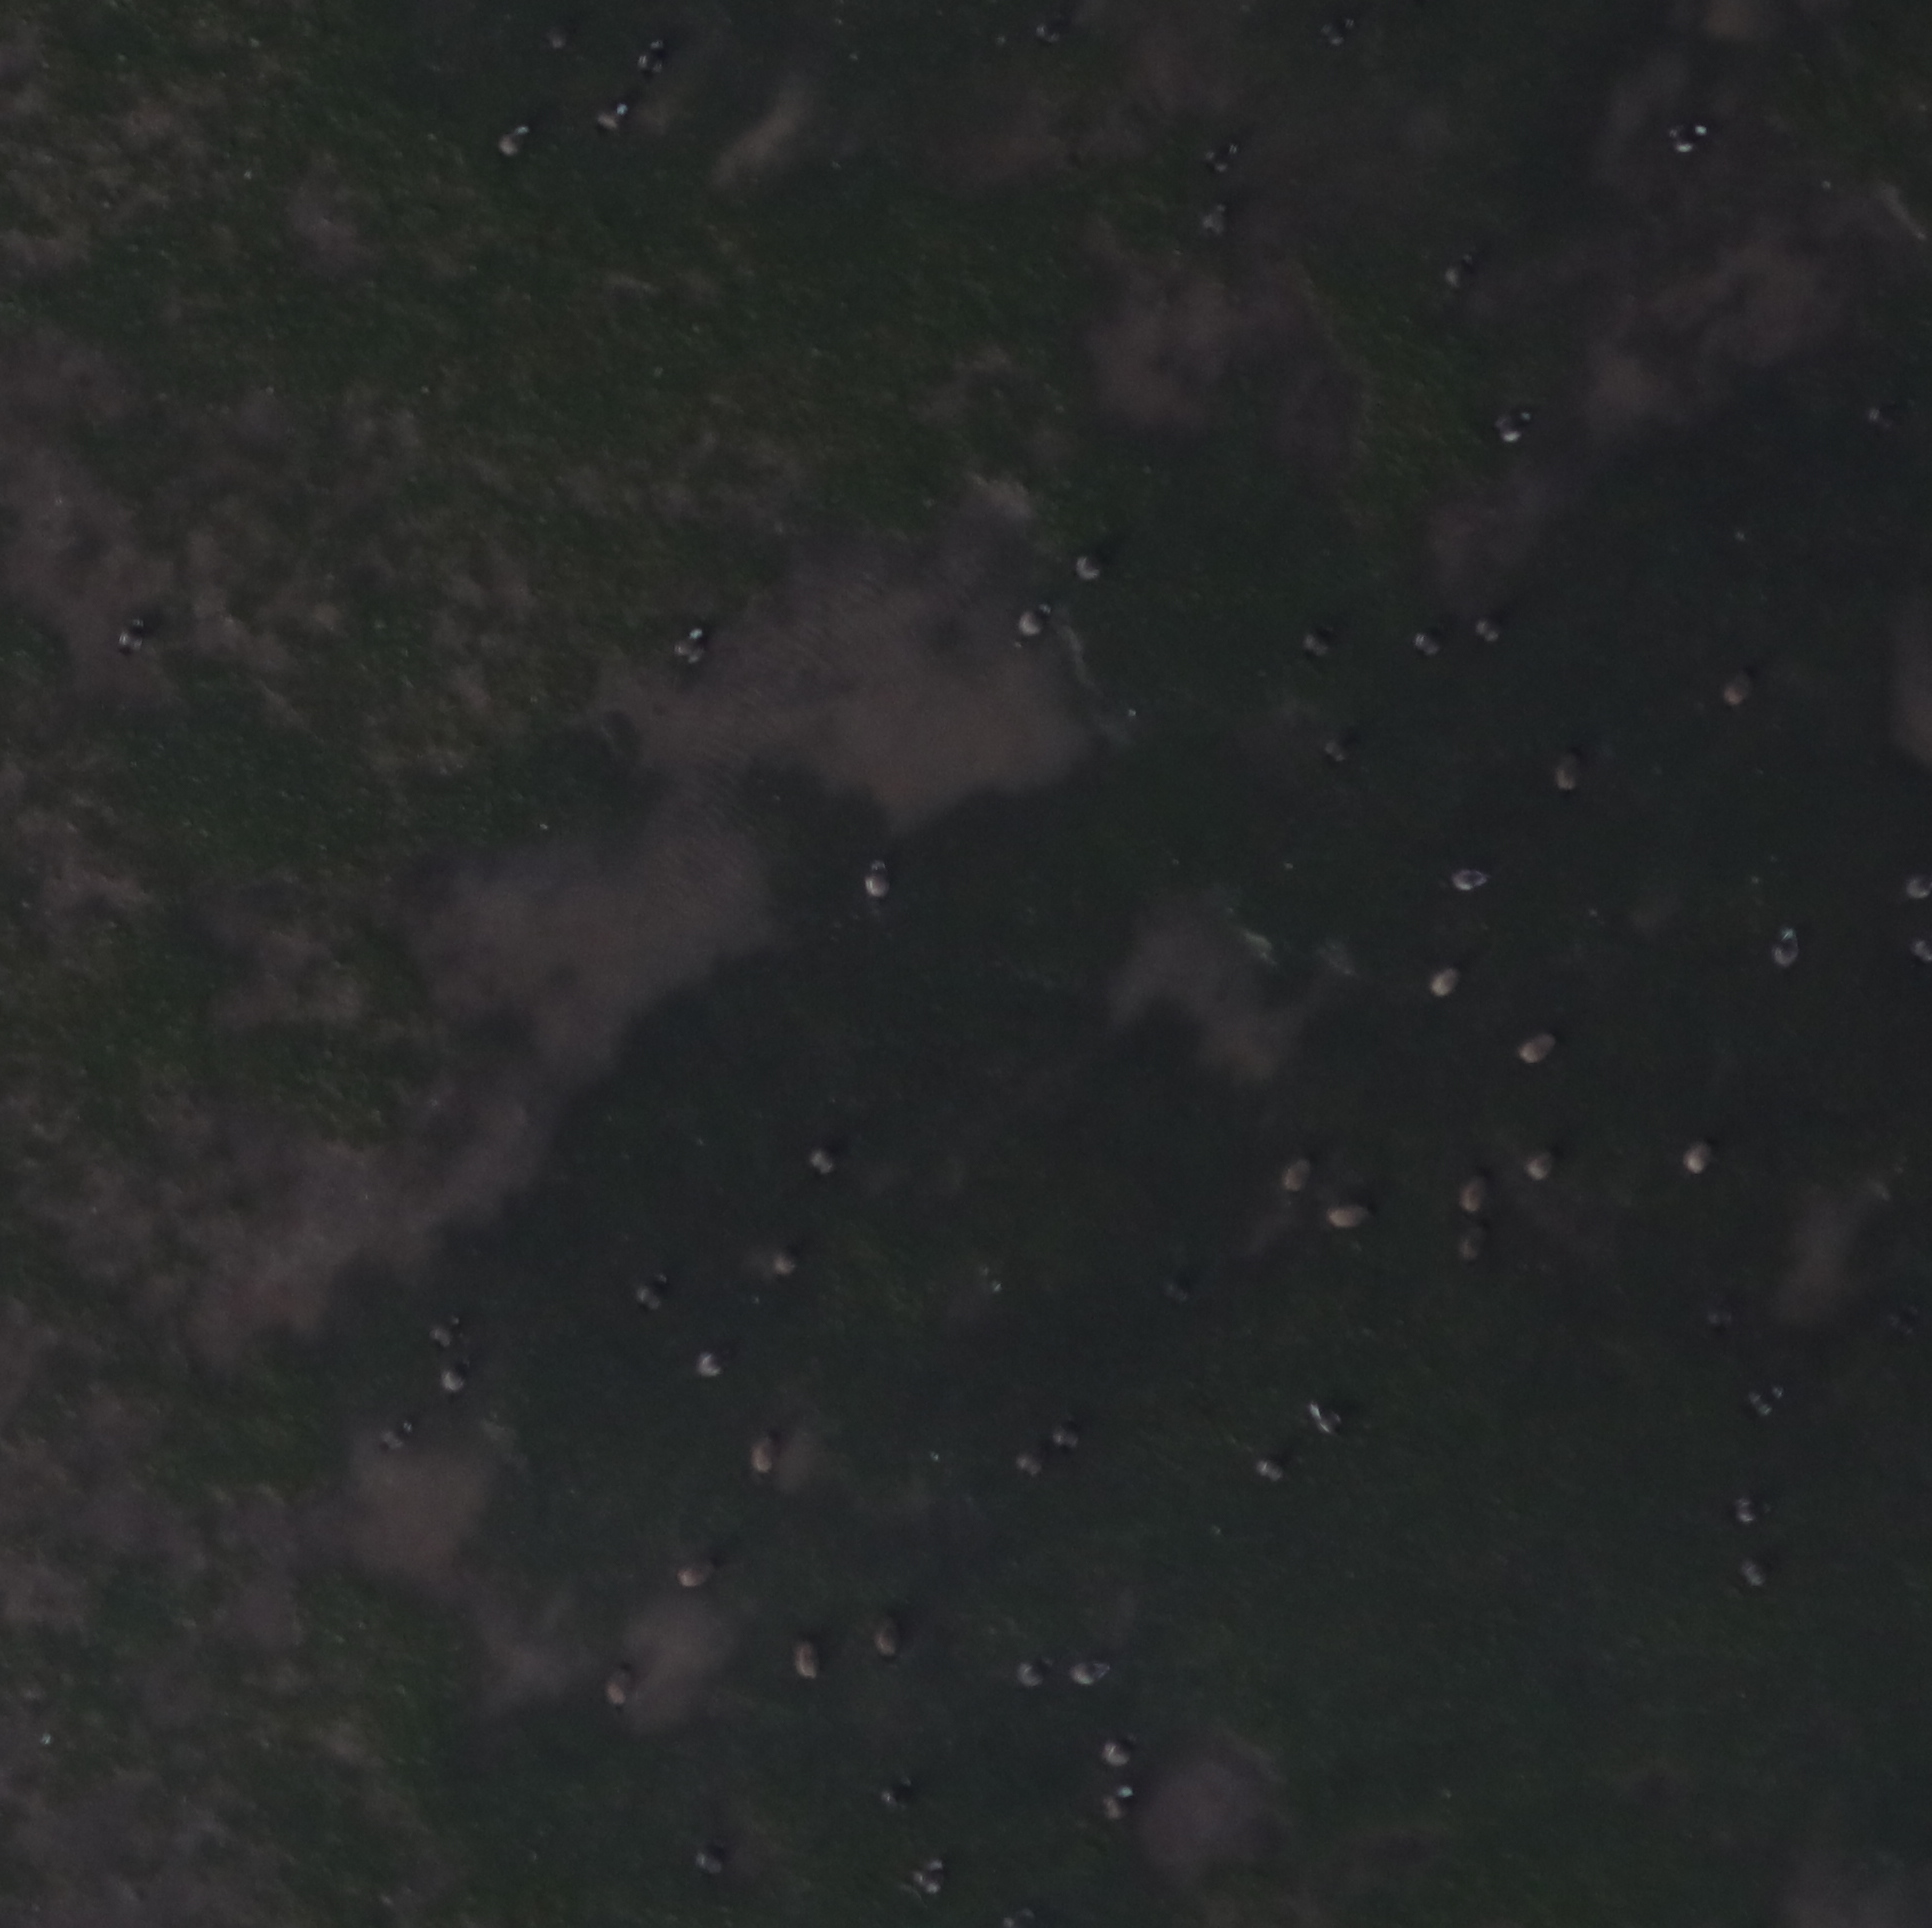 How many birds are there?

61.